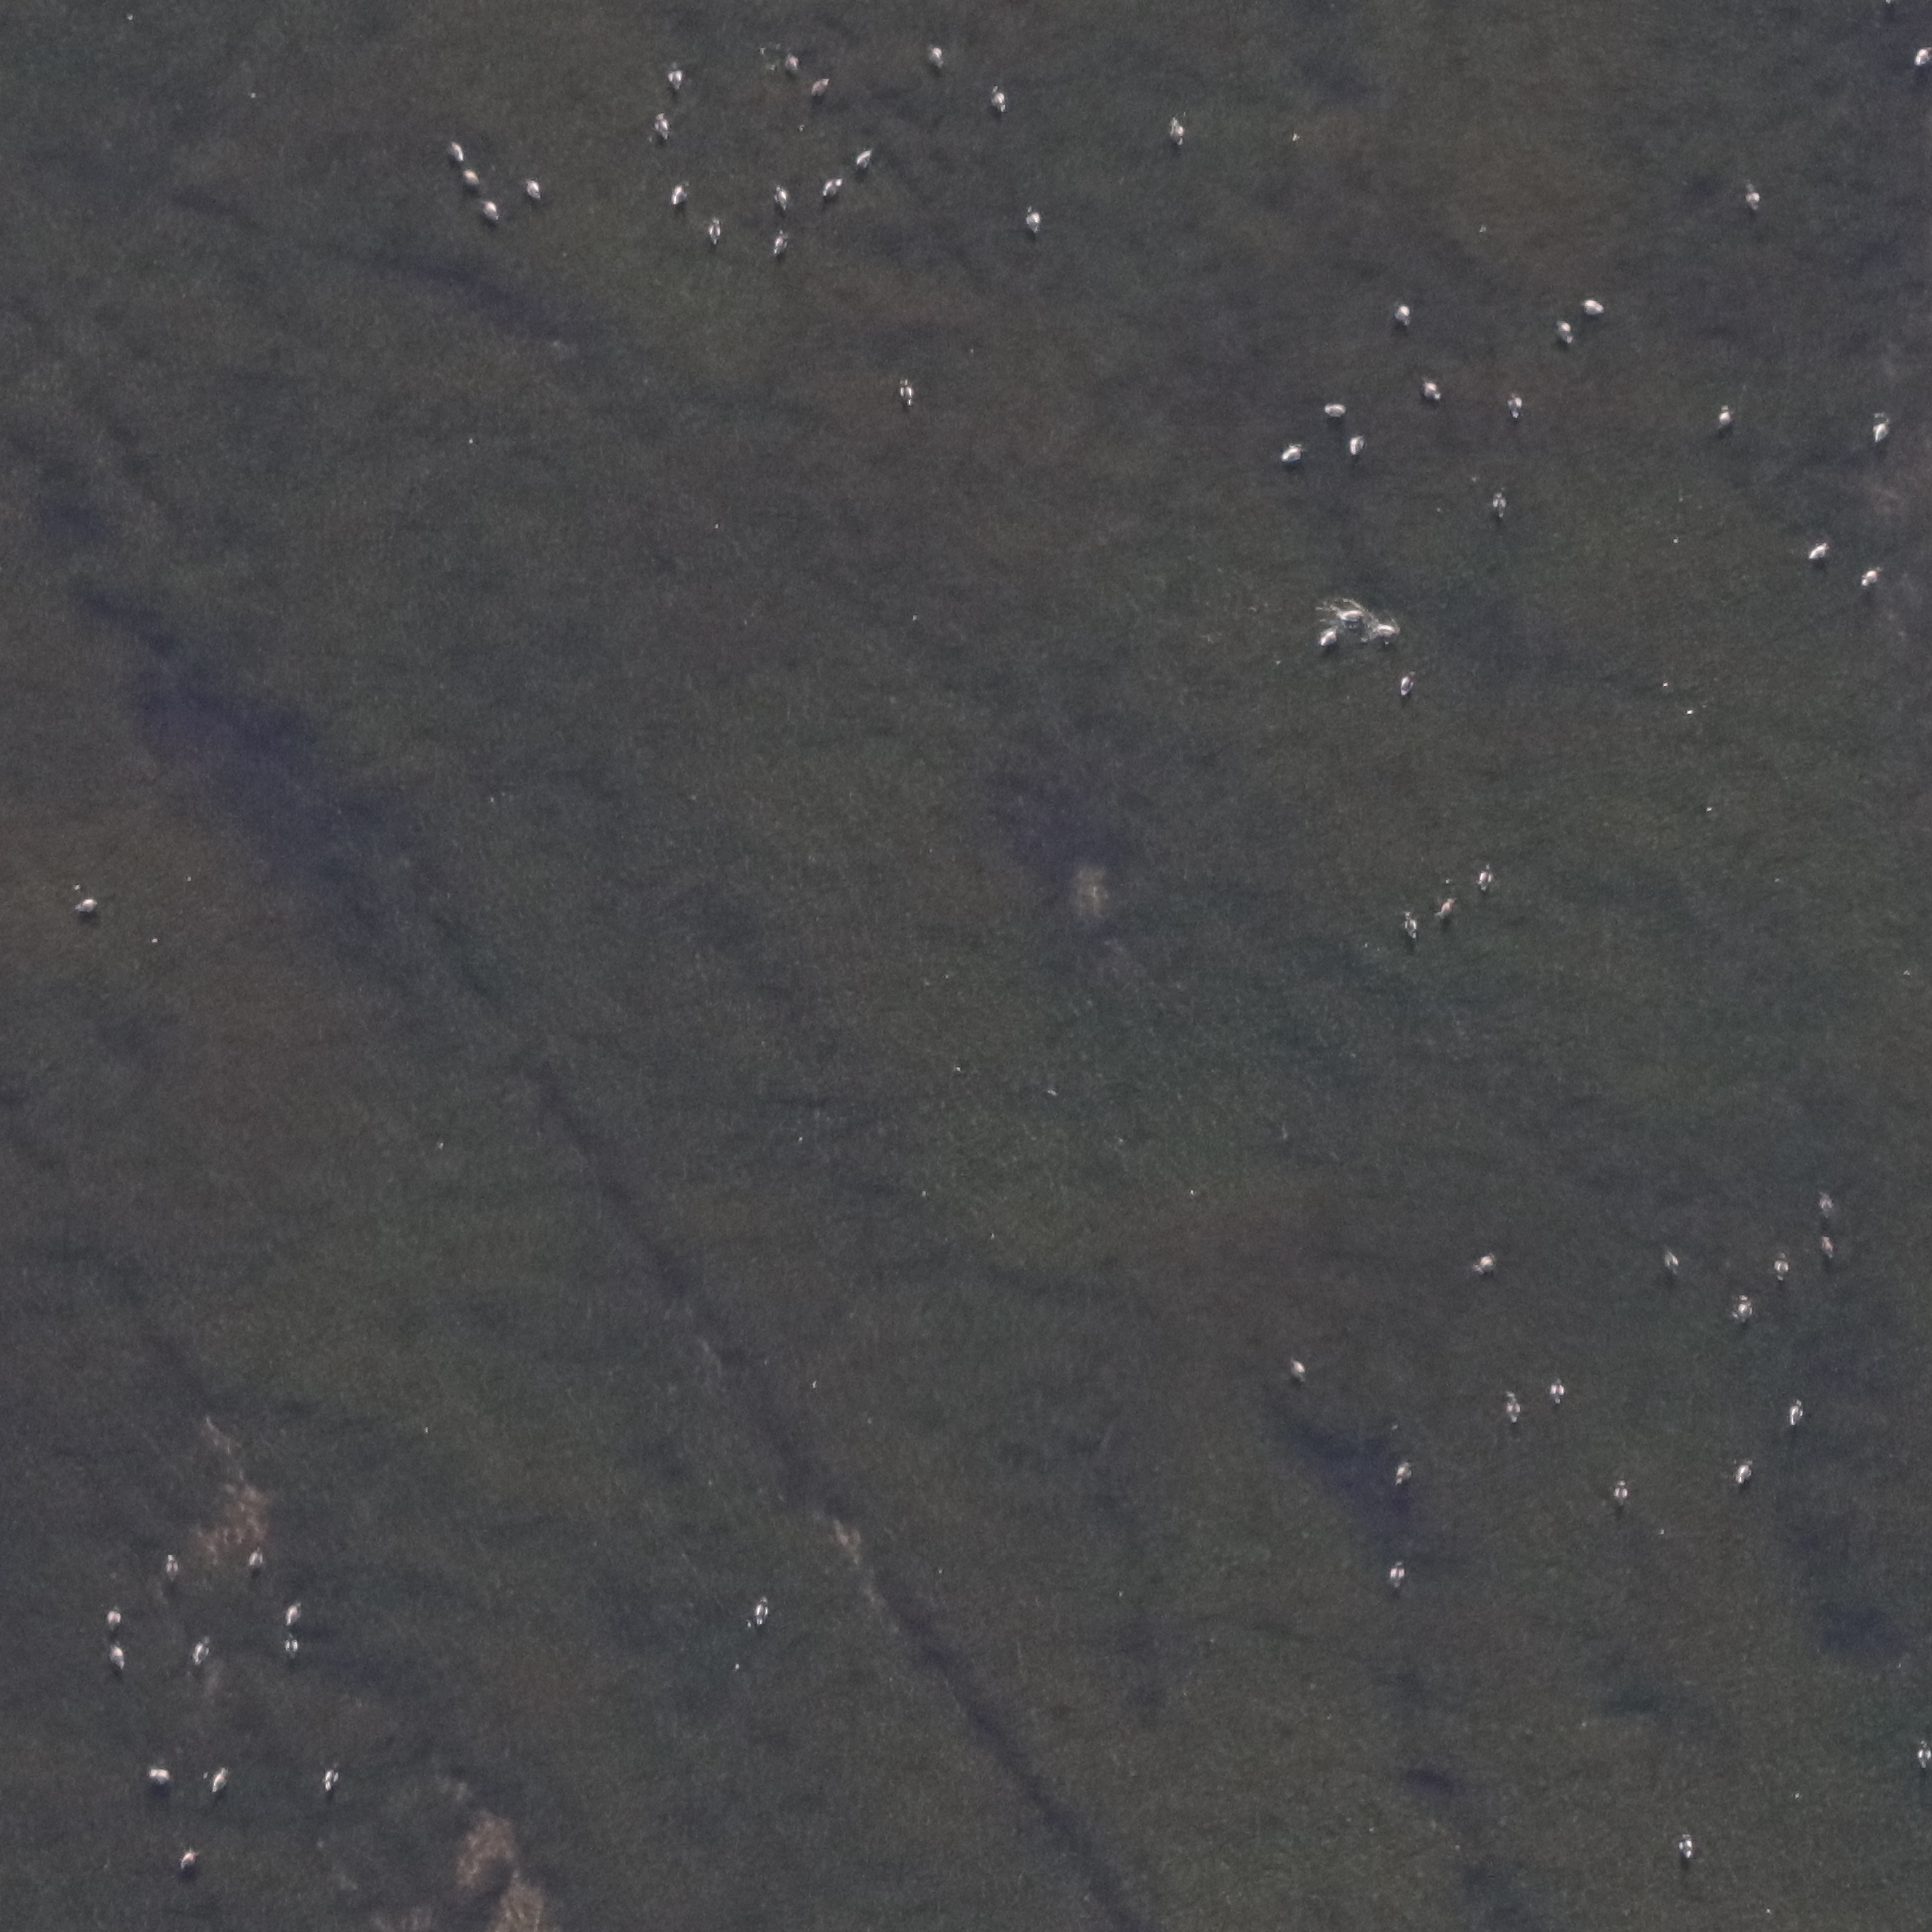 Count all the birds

70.